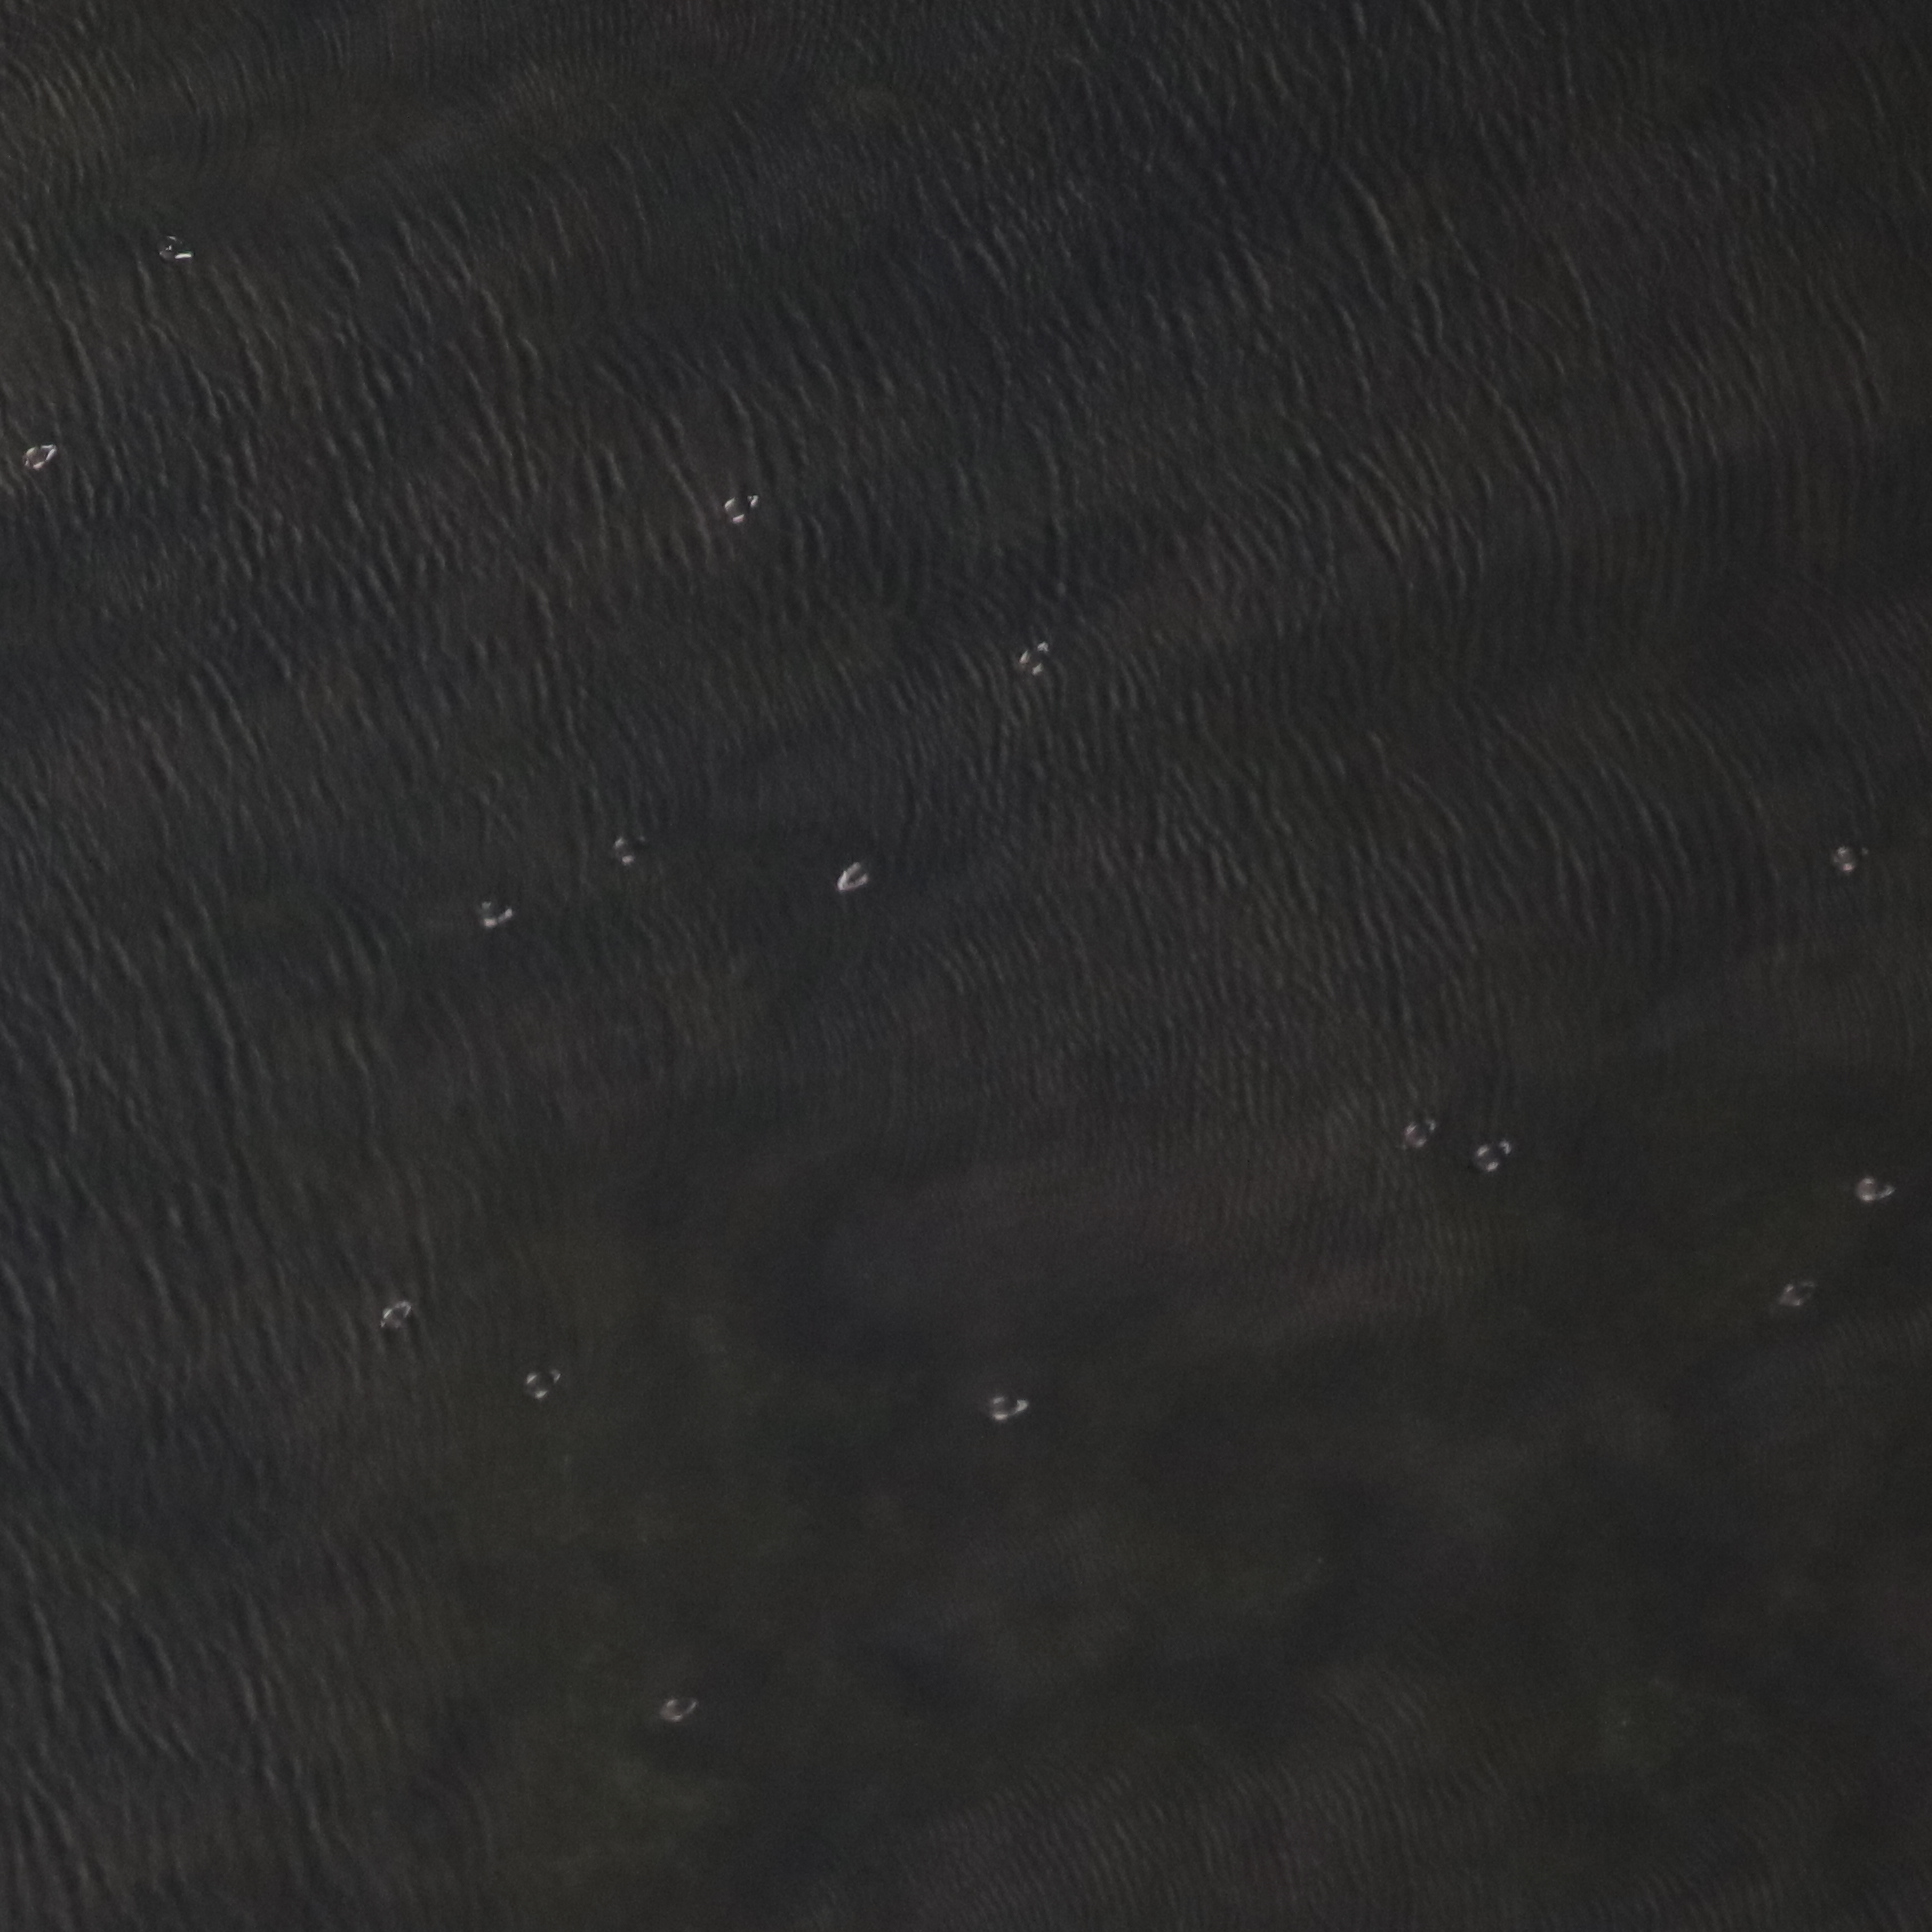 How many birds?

16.